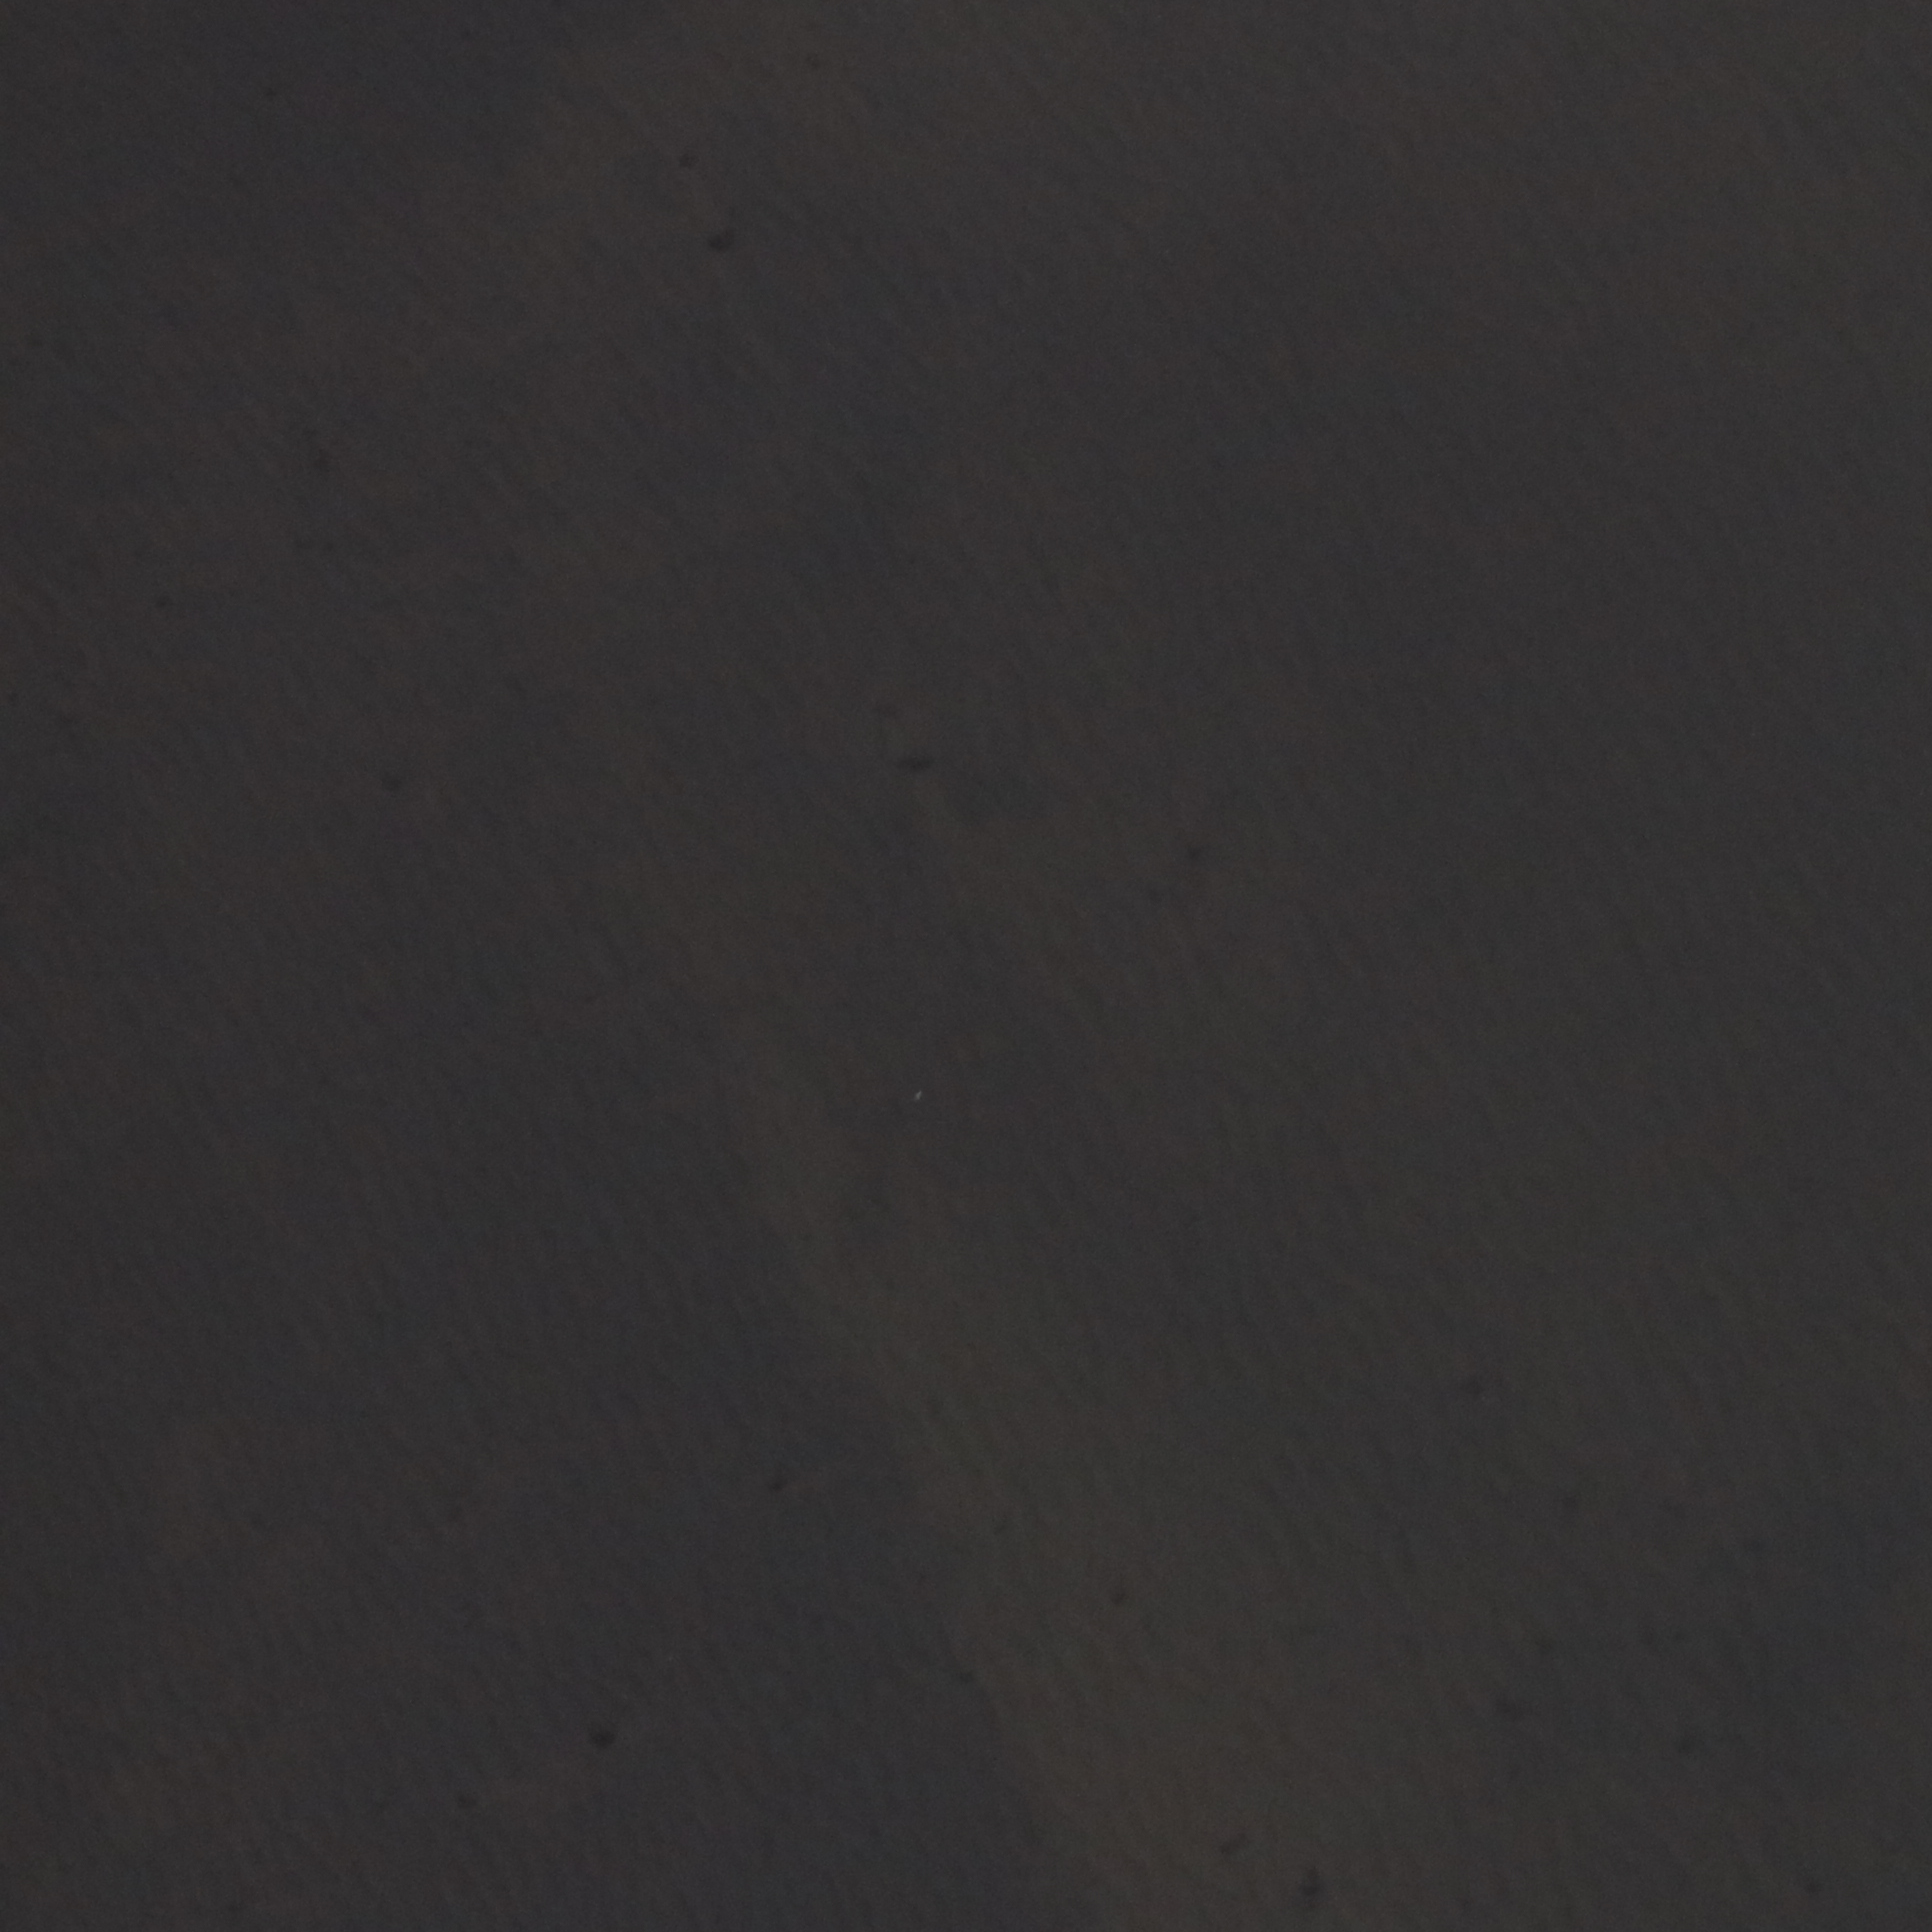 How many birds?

0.